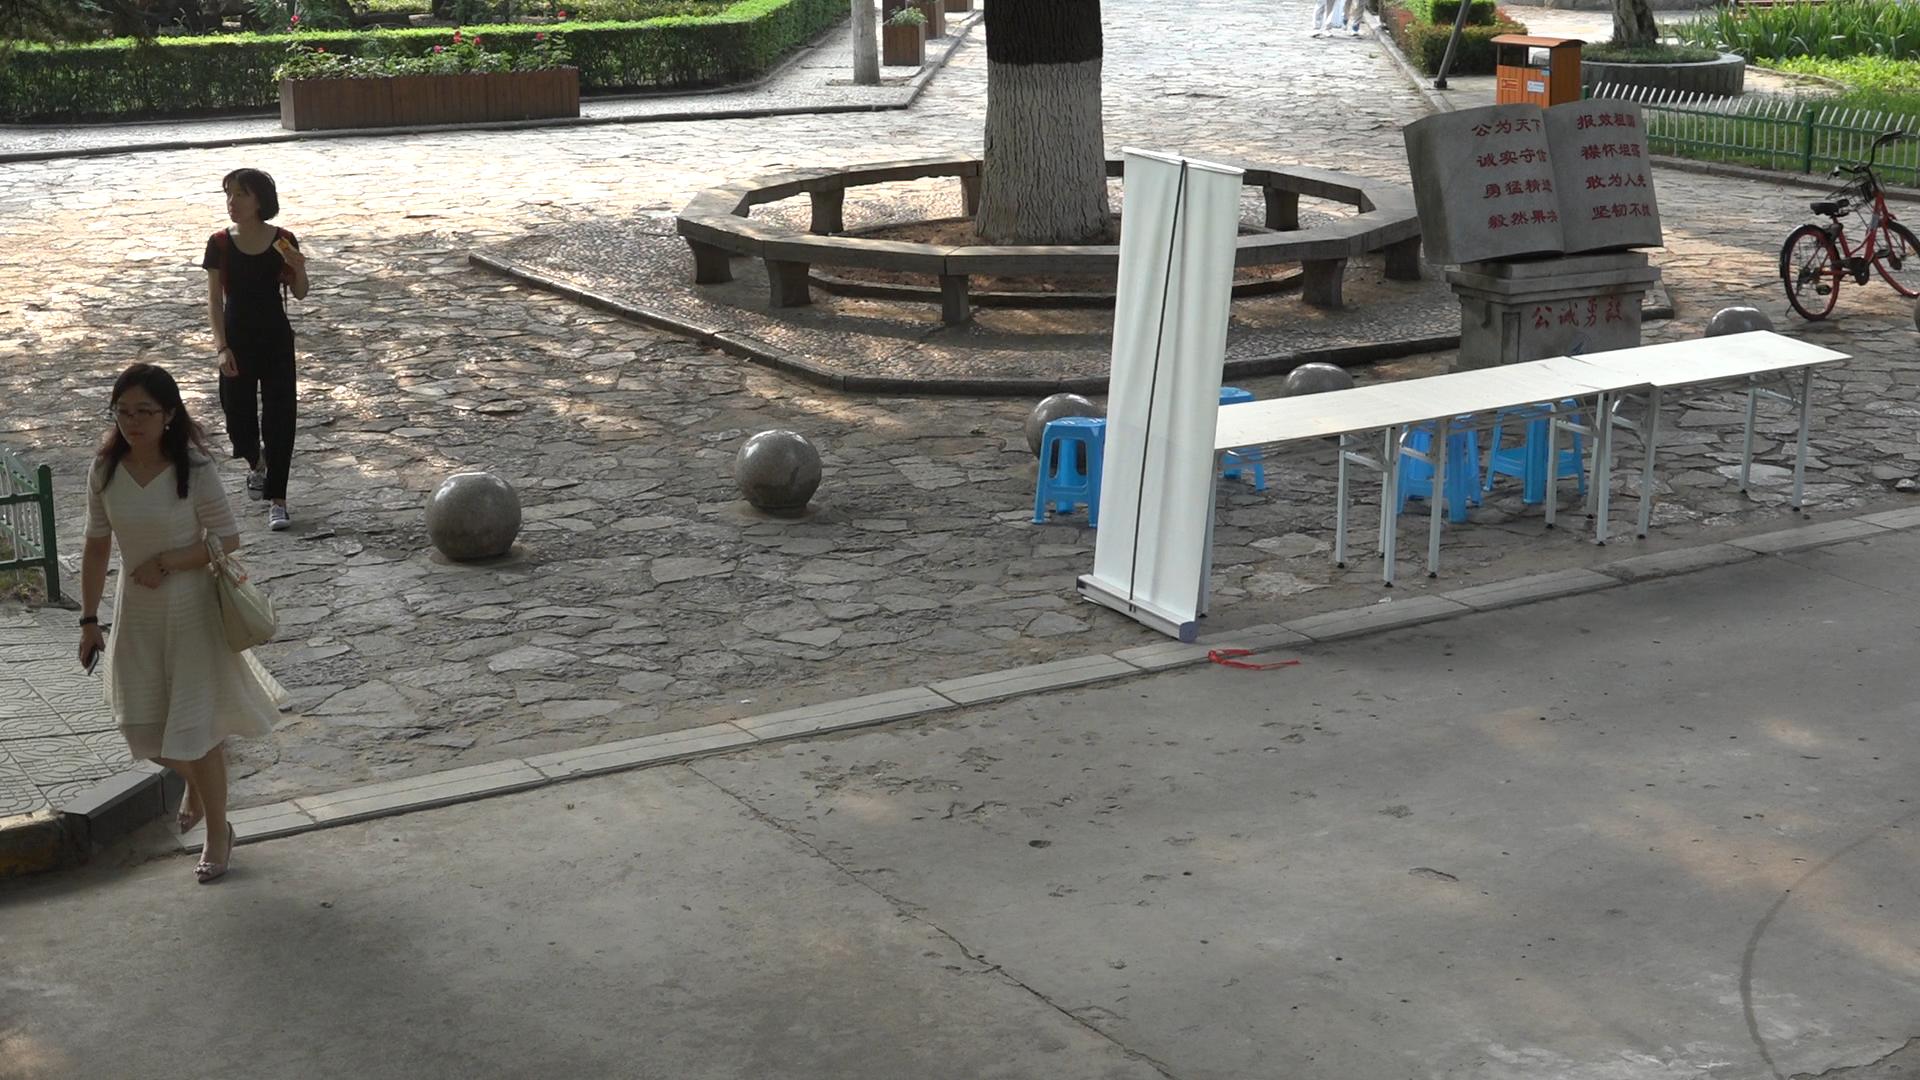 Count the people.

2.